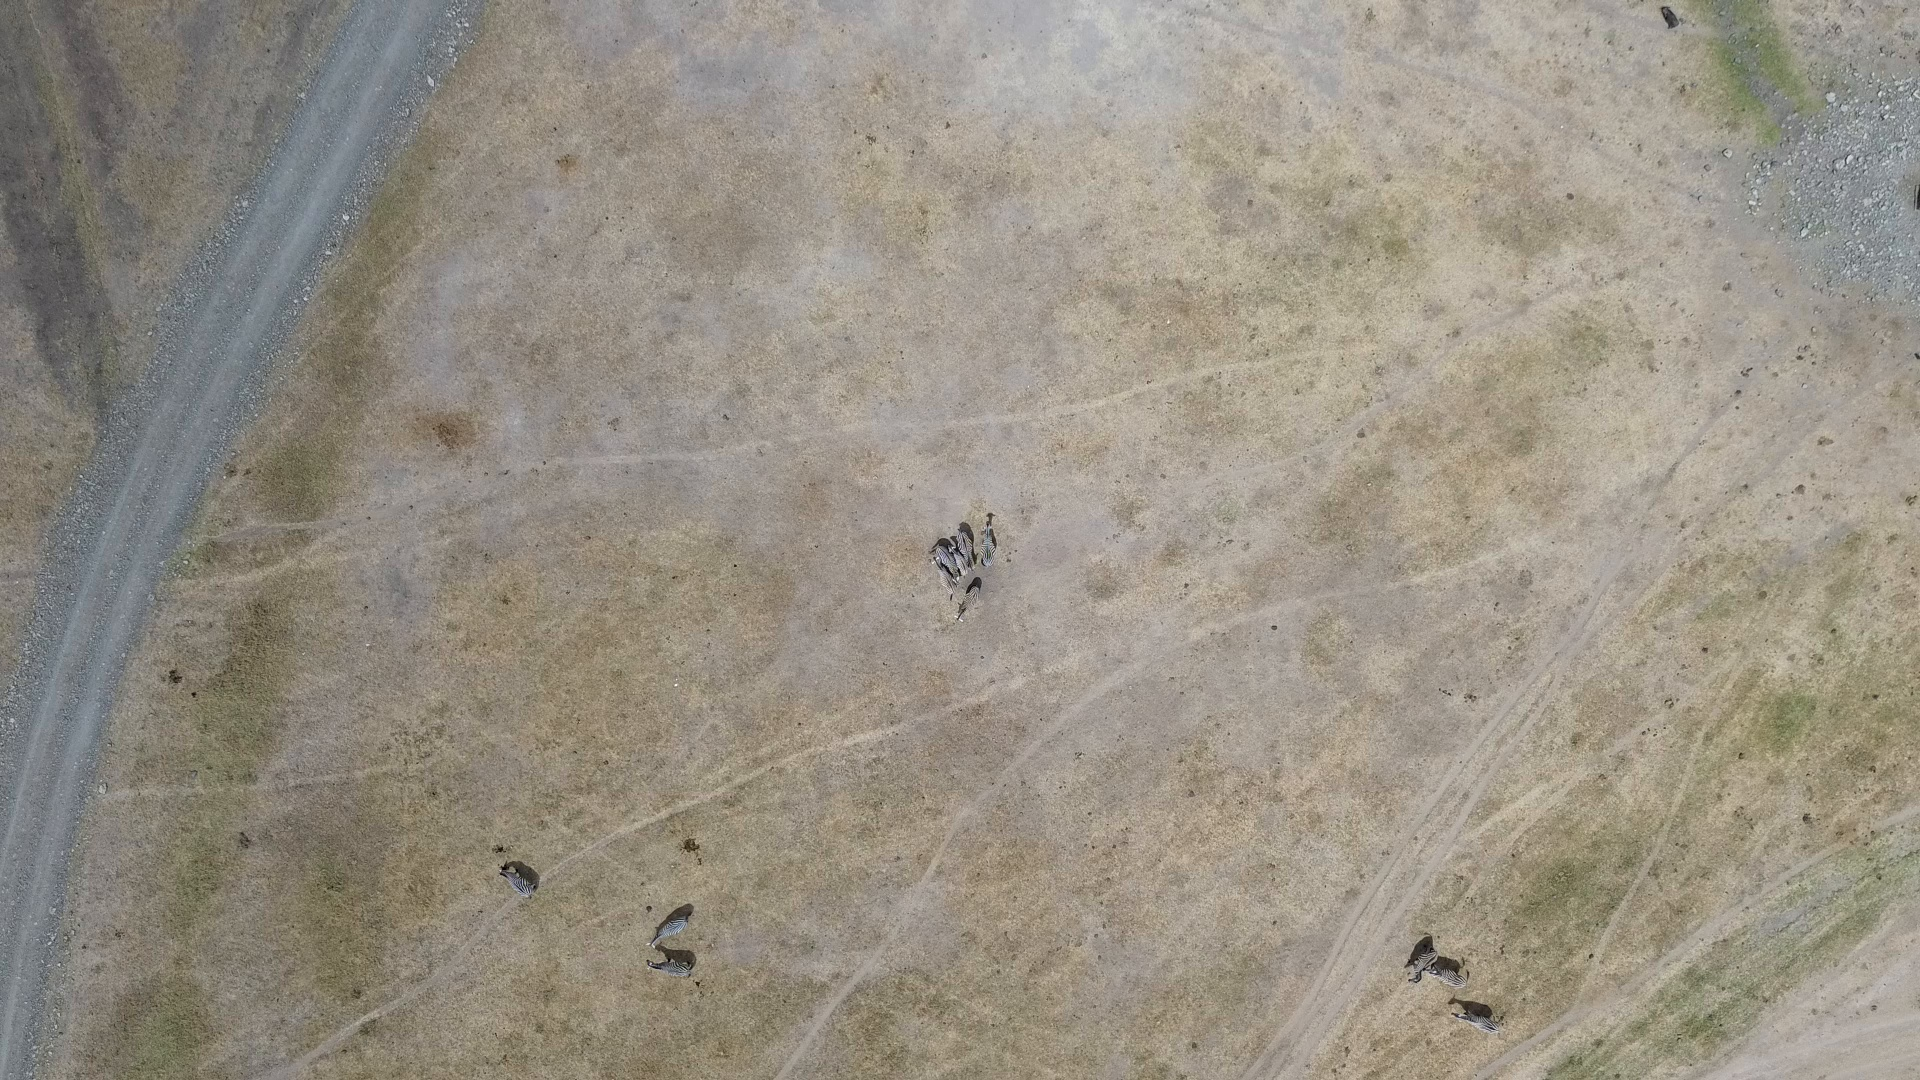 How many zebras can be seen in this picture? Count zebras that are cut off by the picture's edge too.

11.